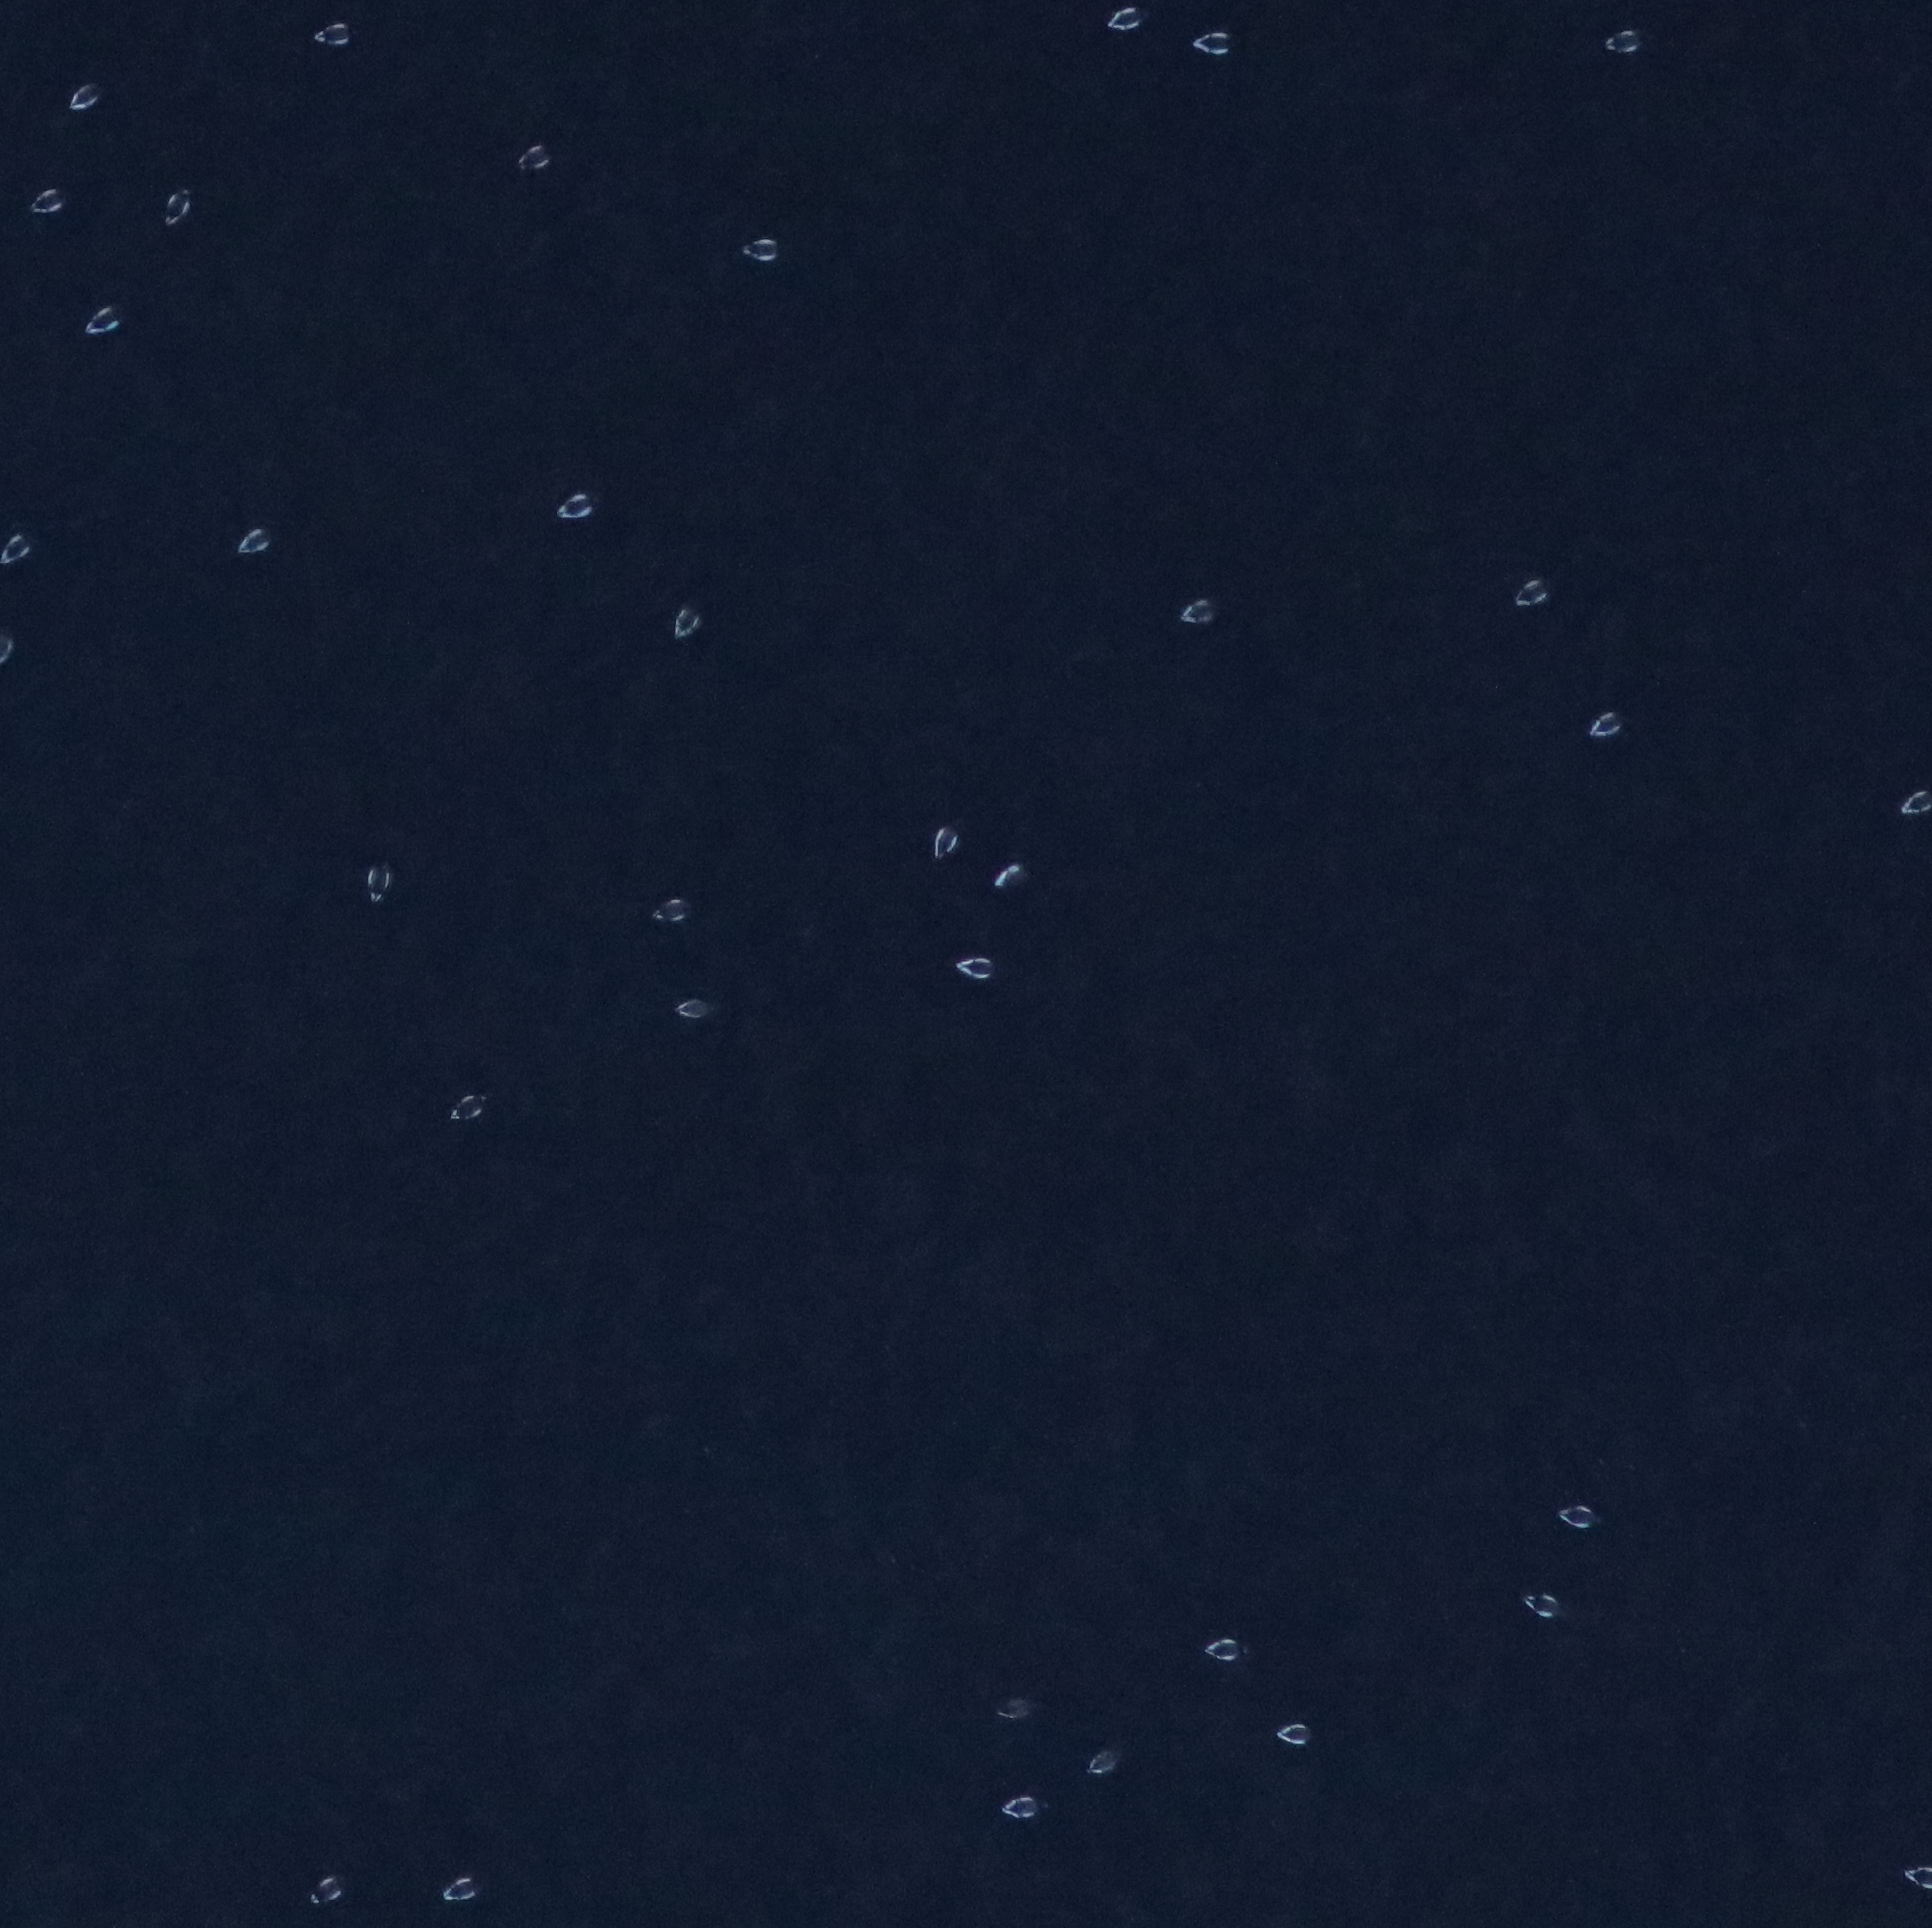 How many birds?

36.